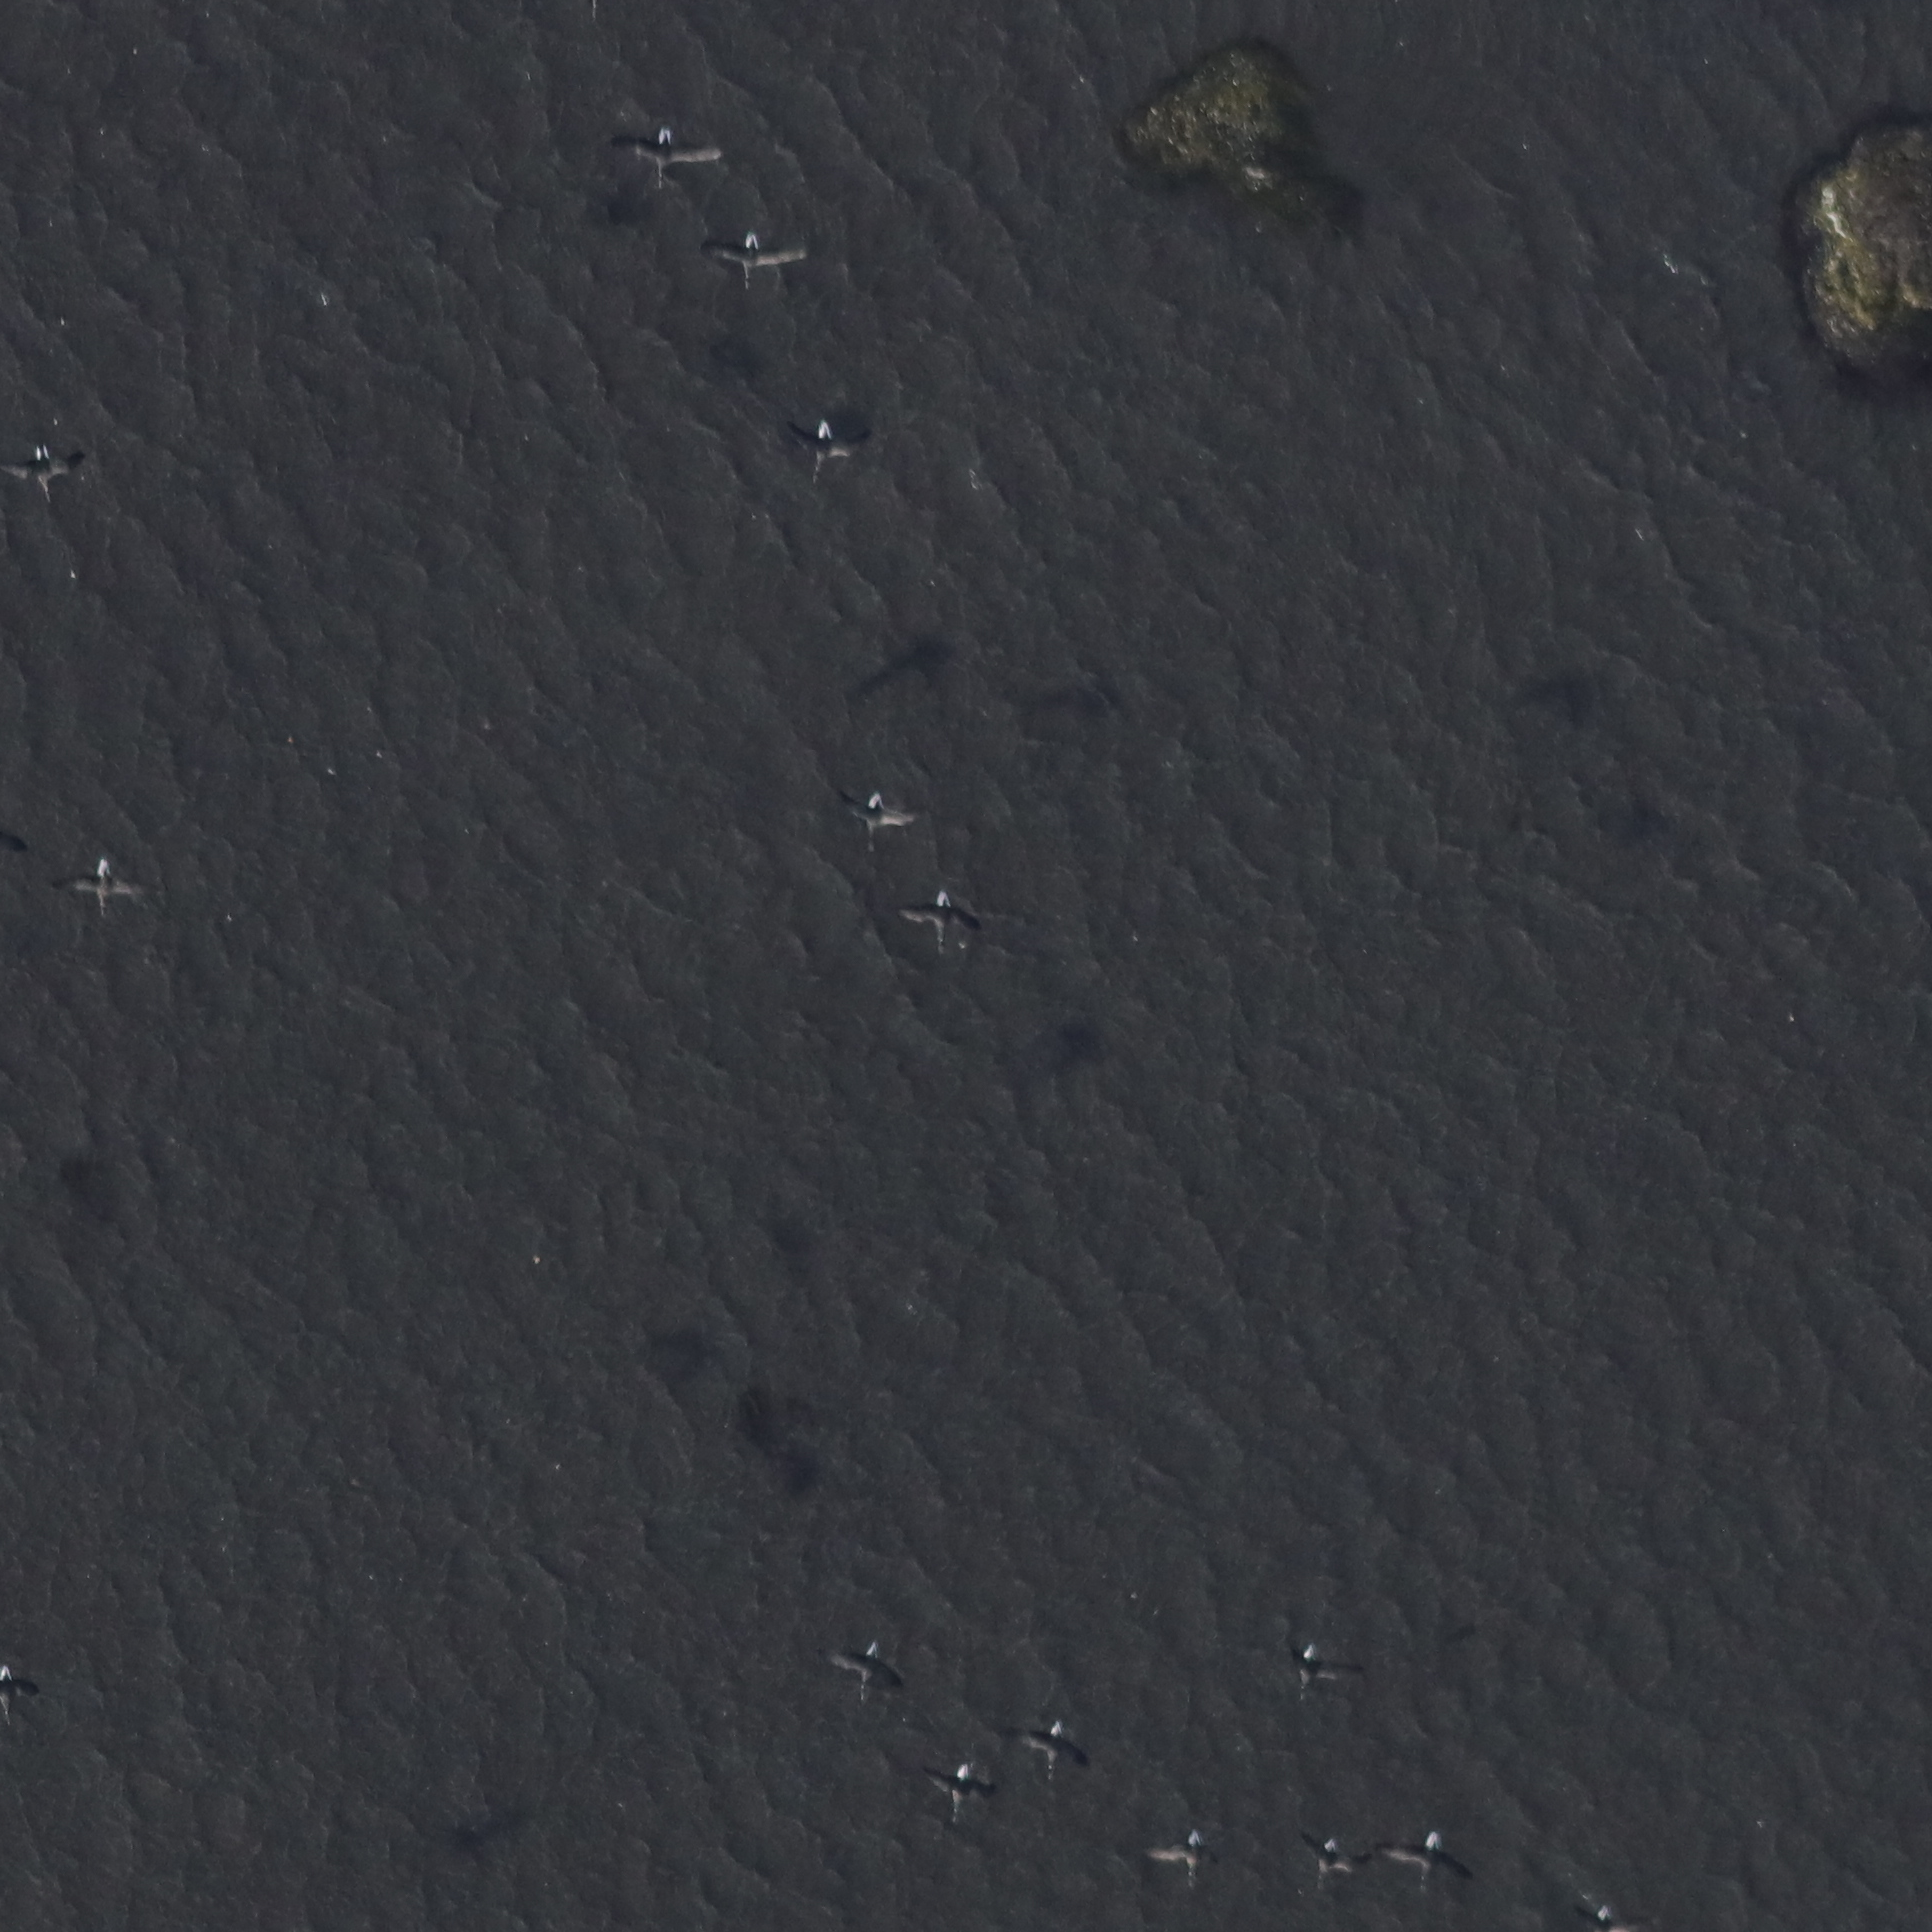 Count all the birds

16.